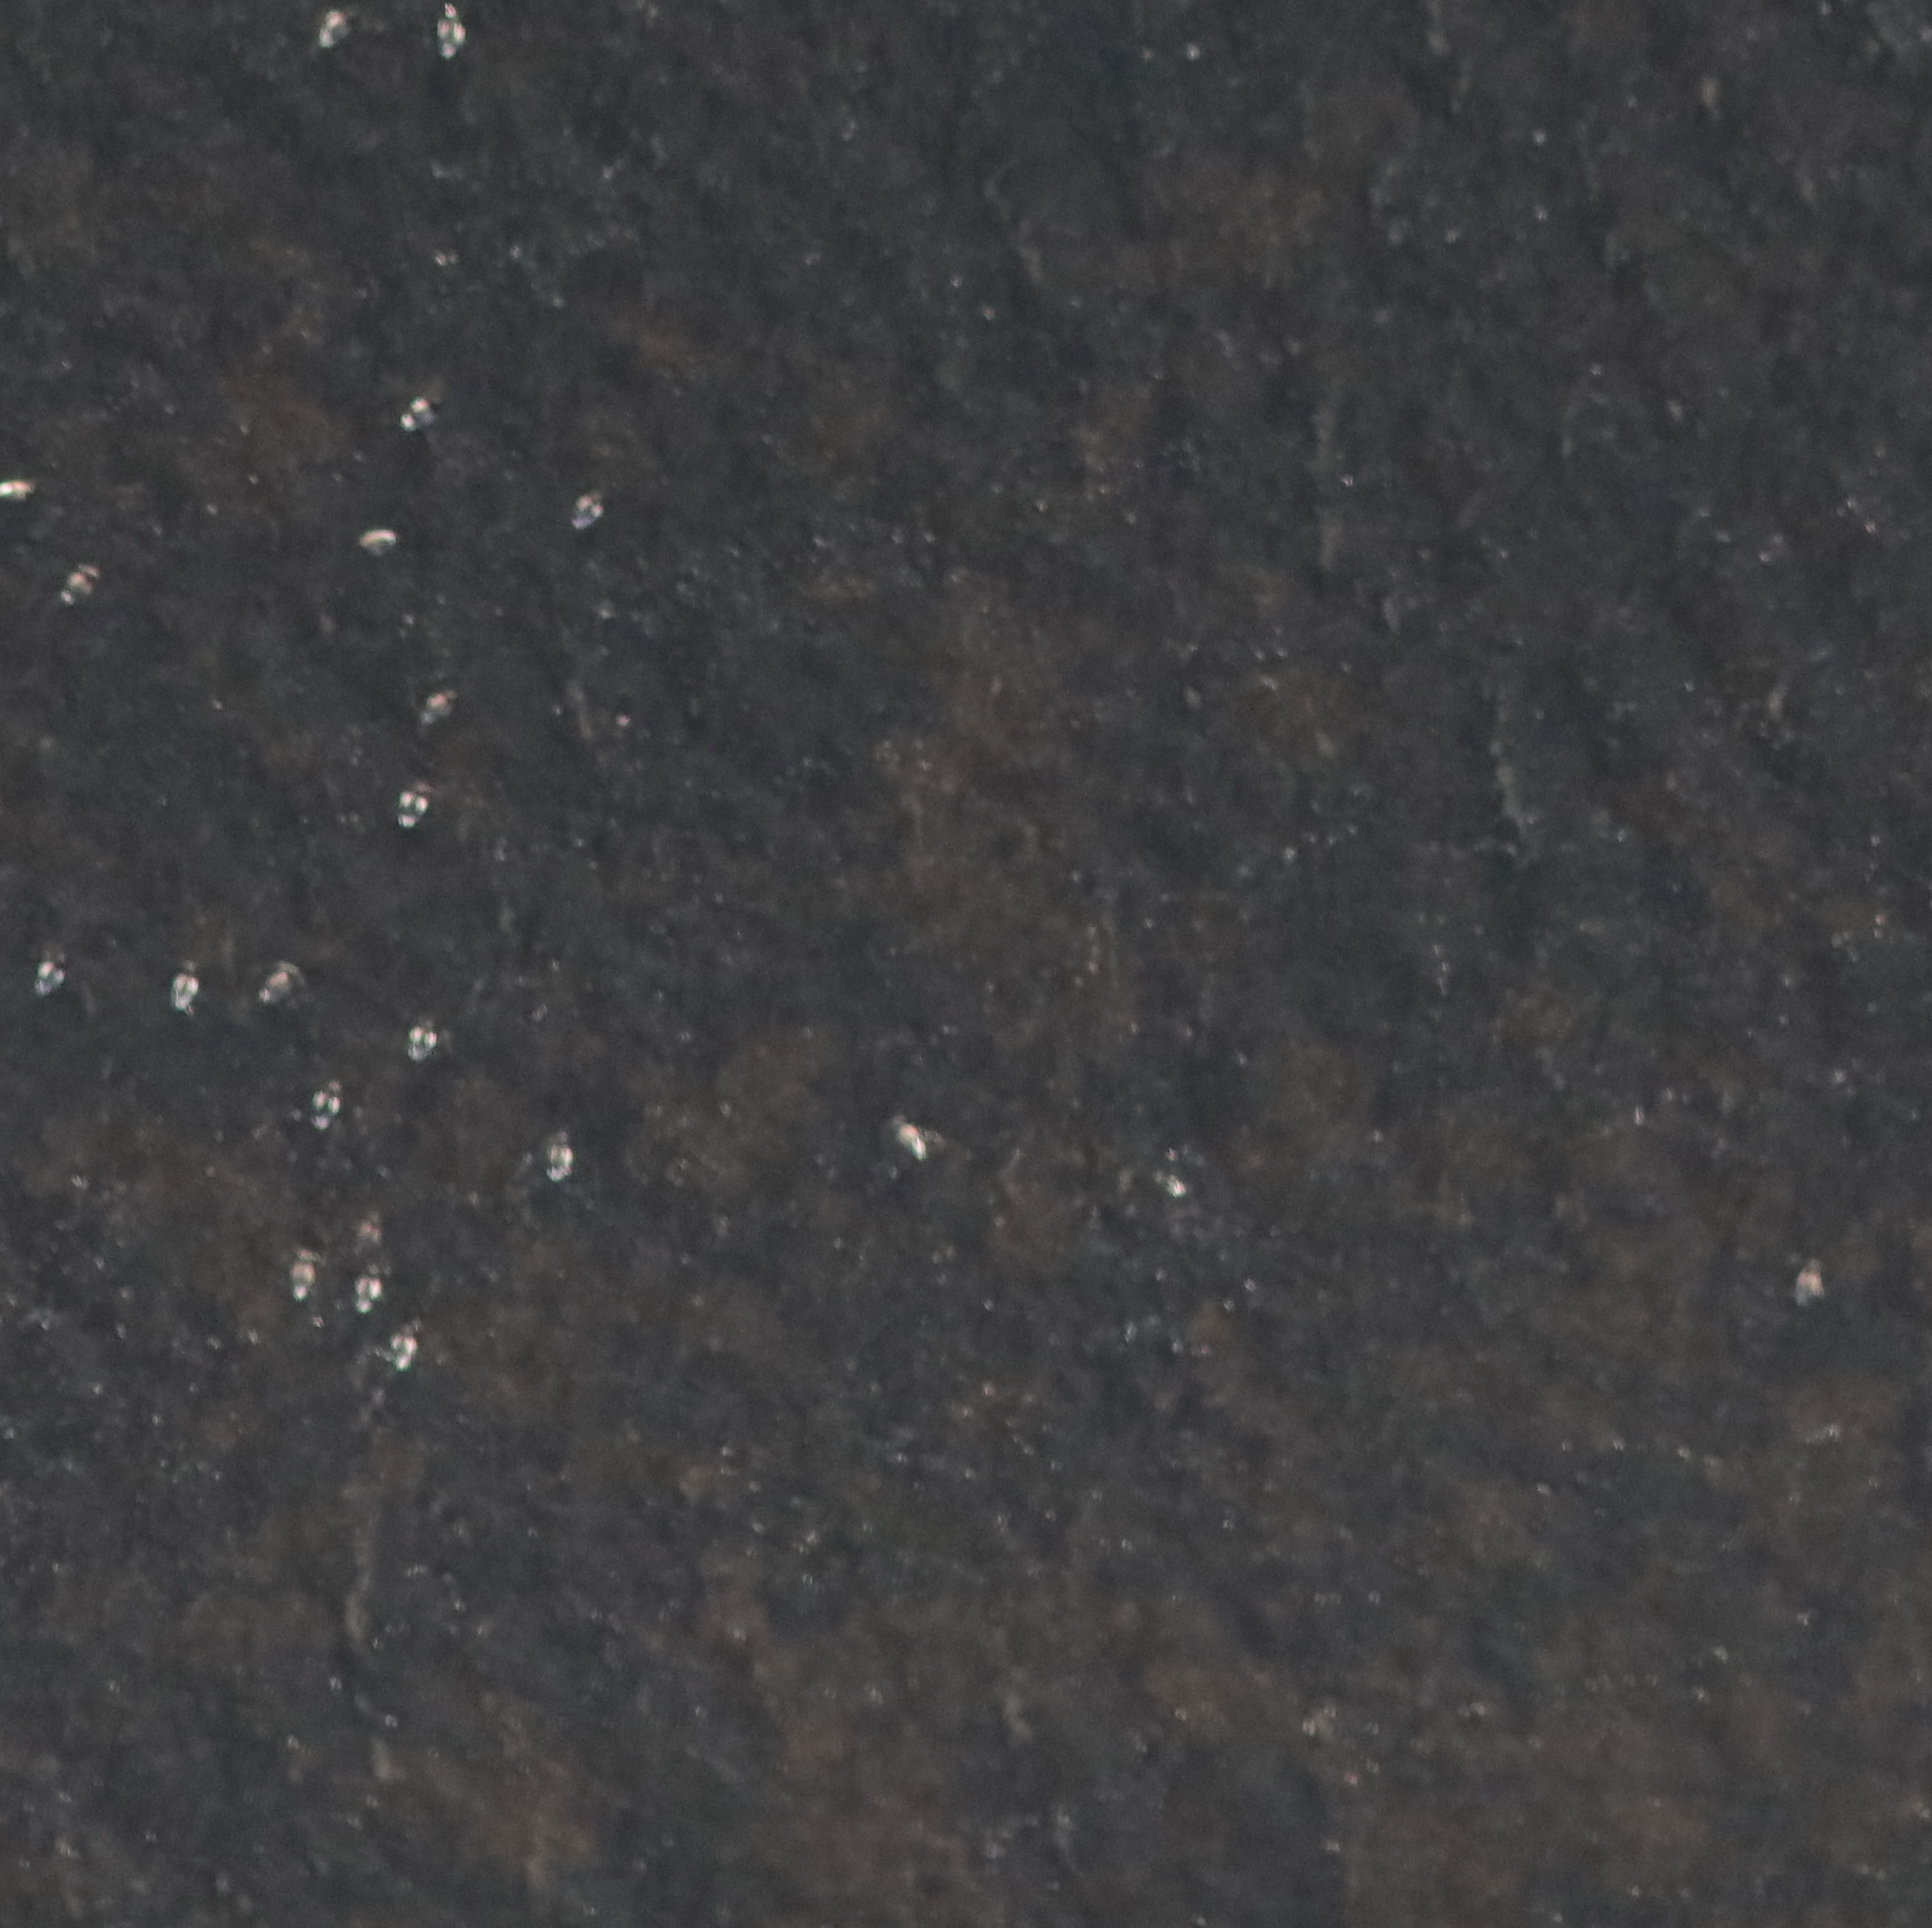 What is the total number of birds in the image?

21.